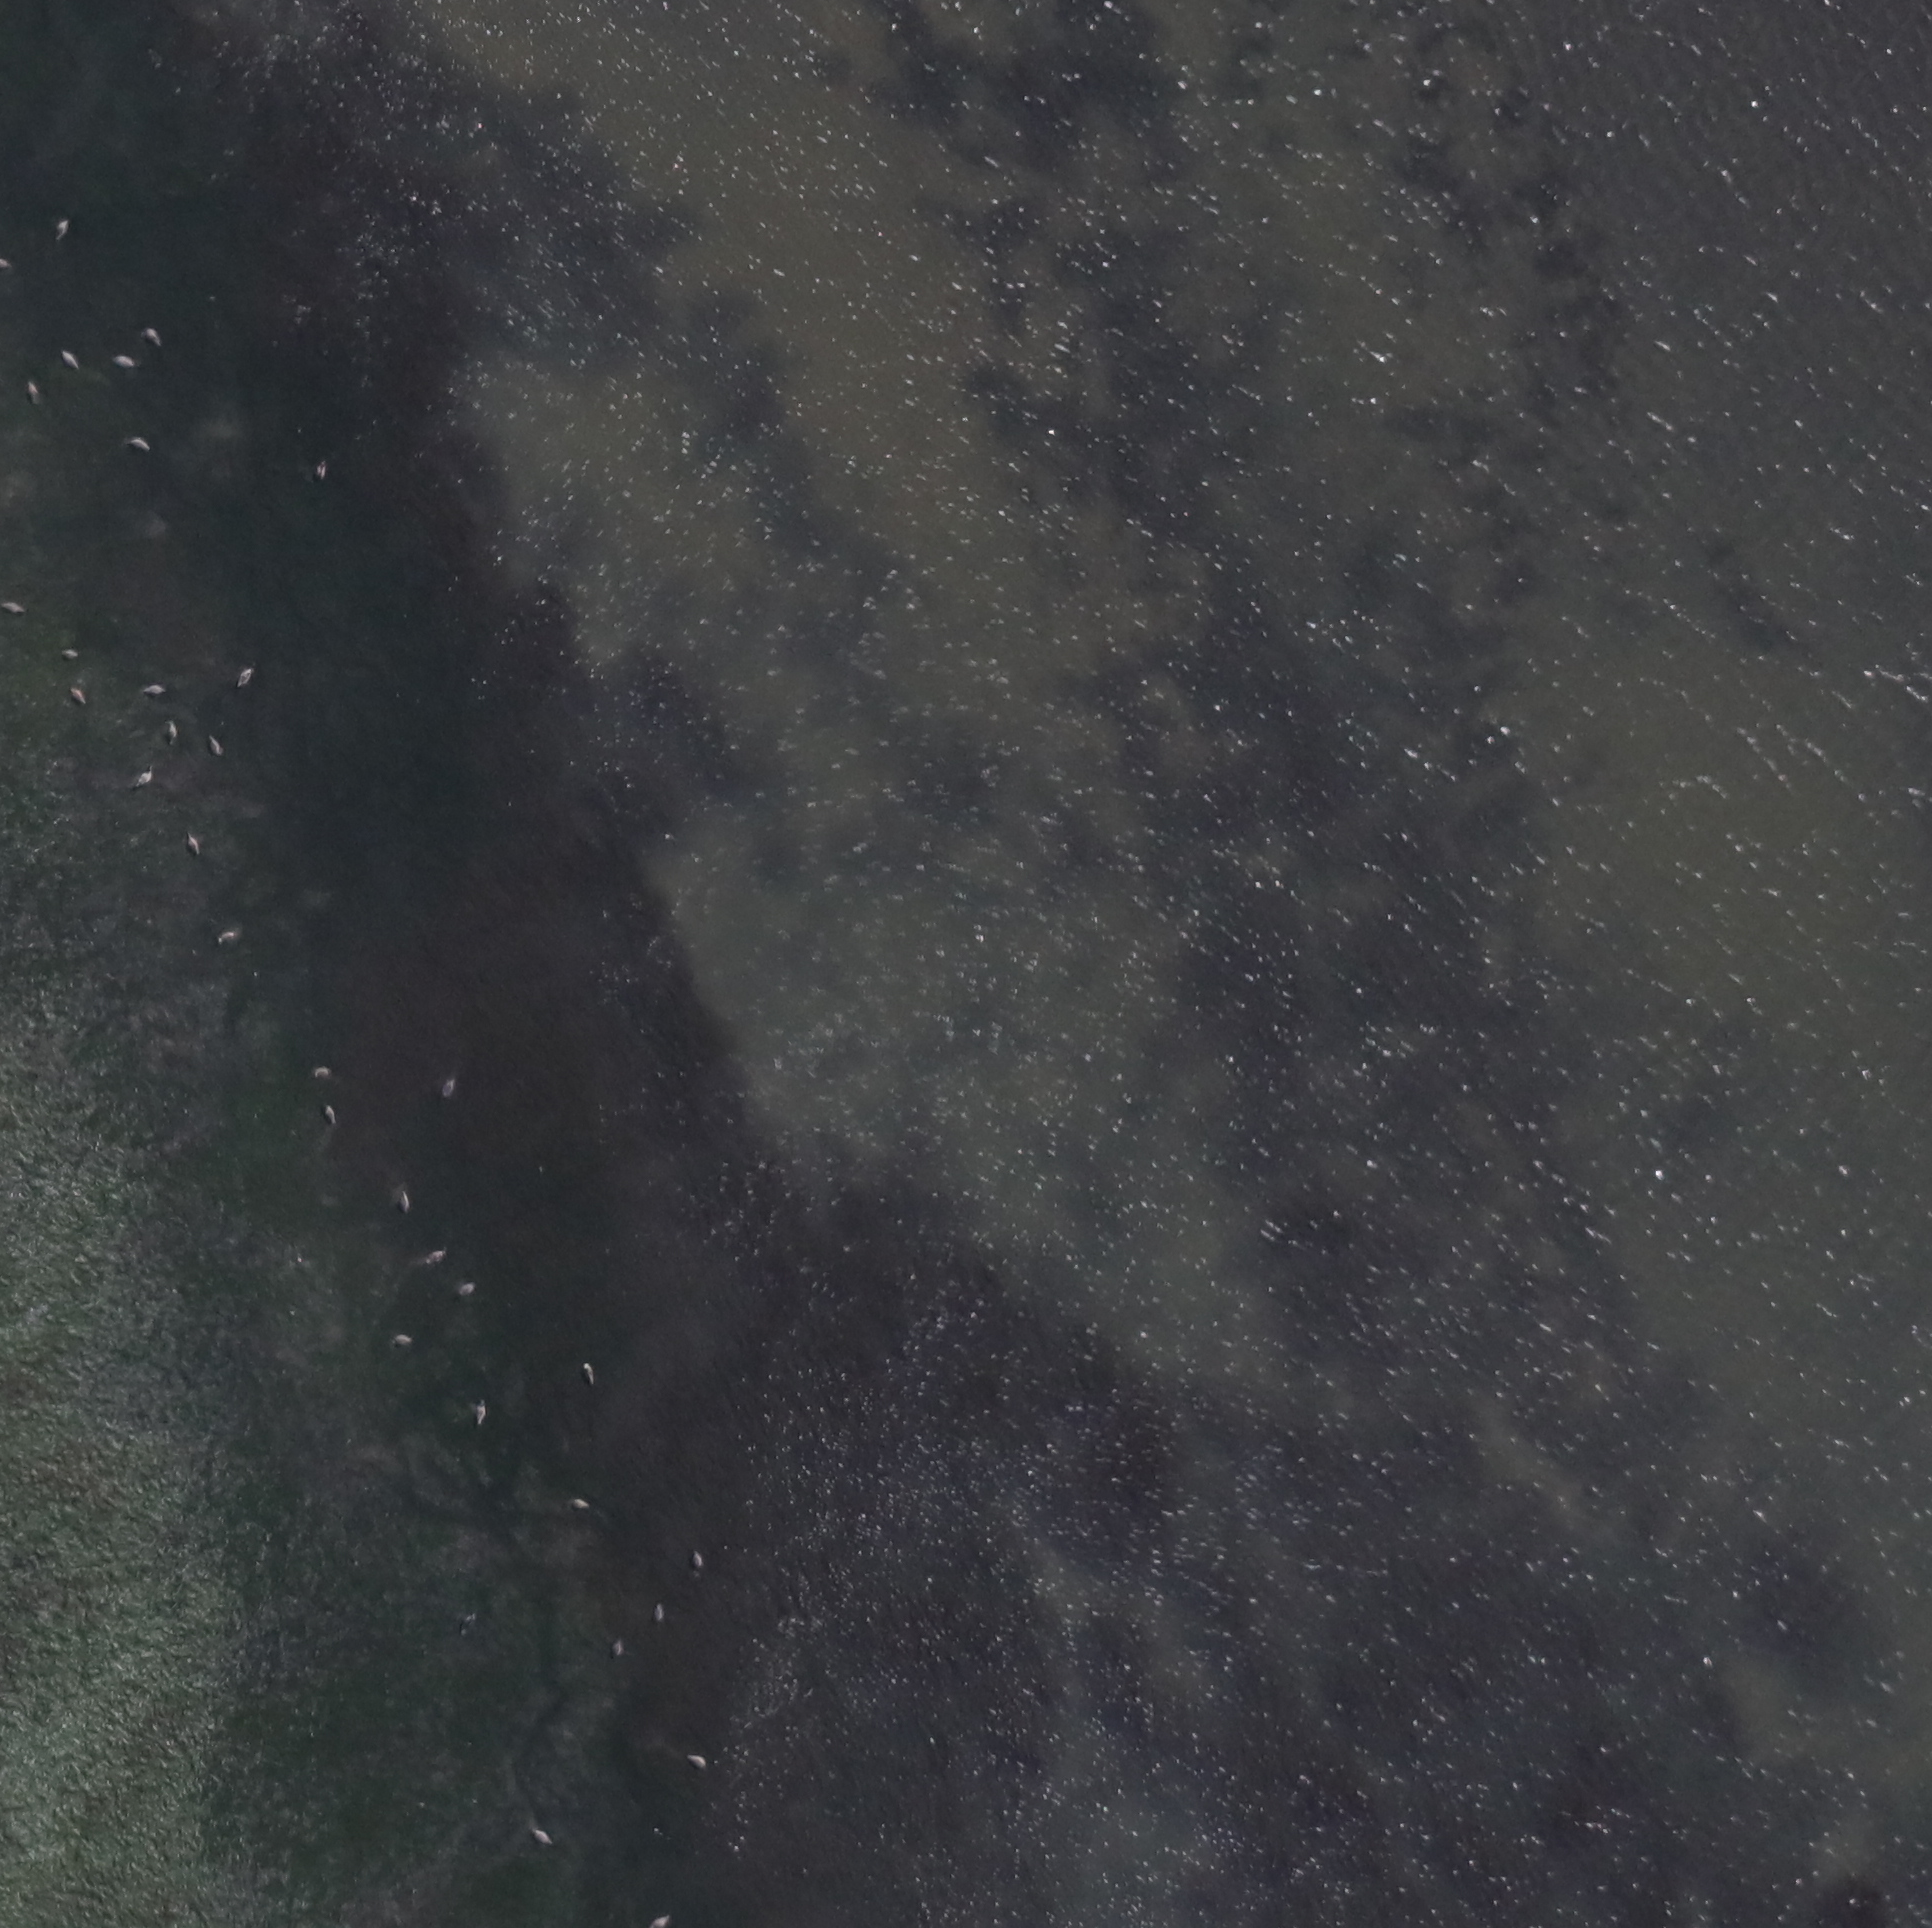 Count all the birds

33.